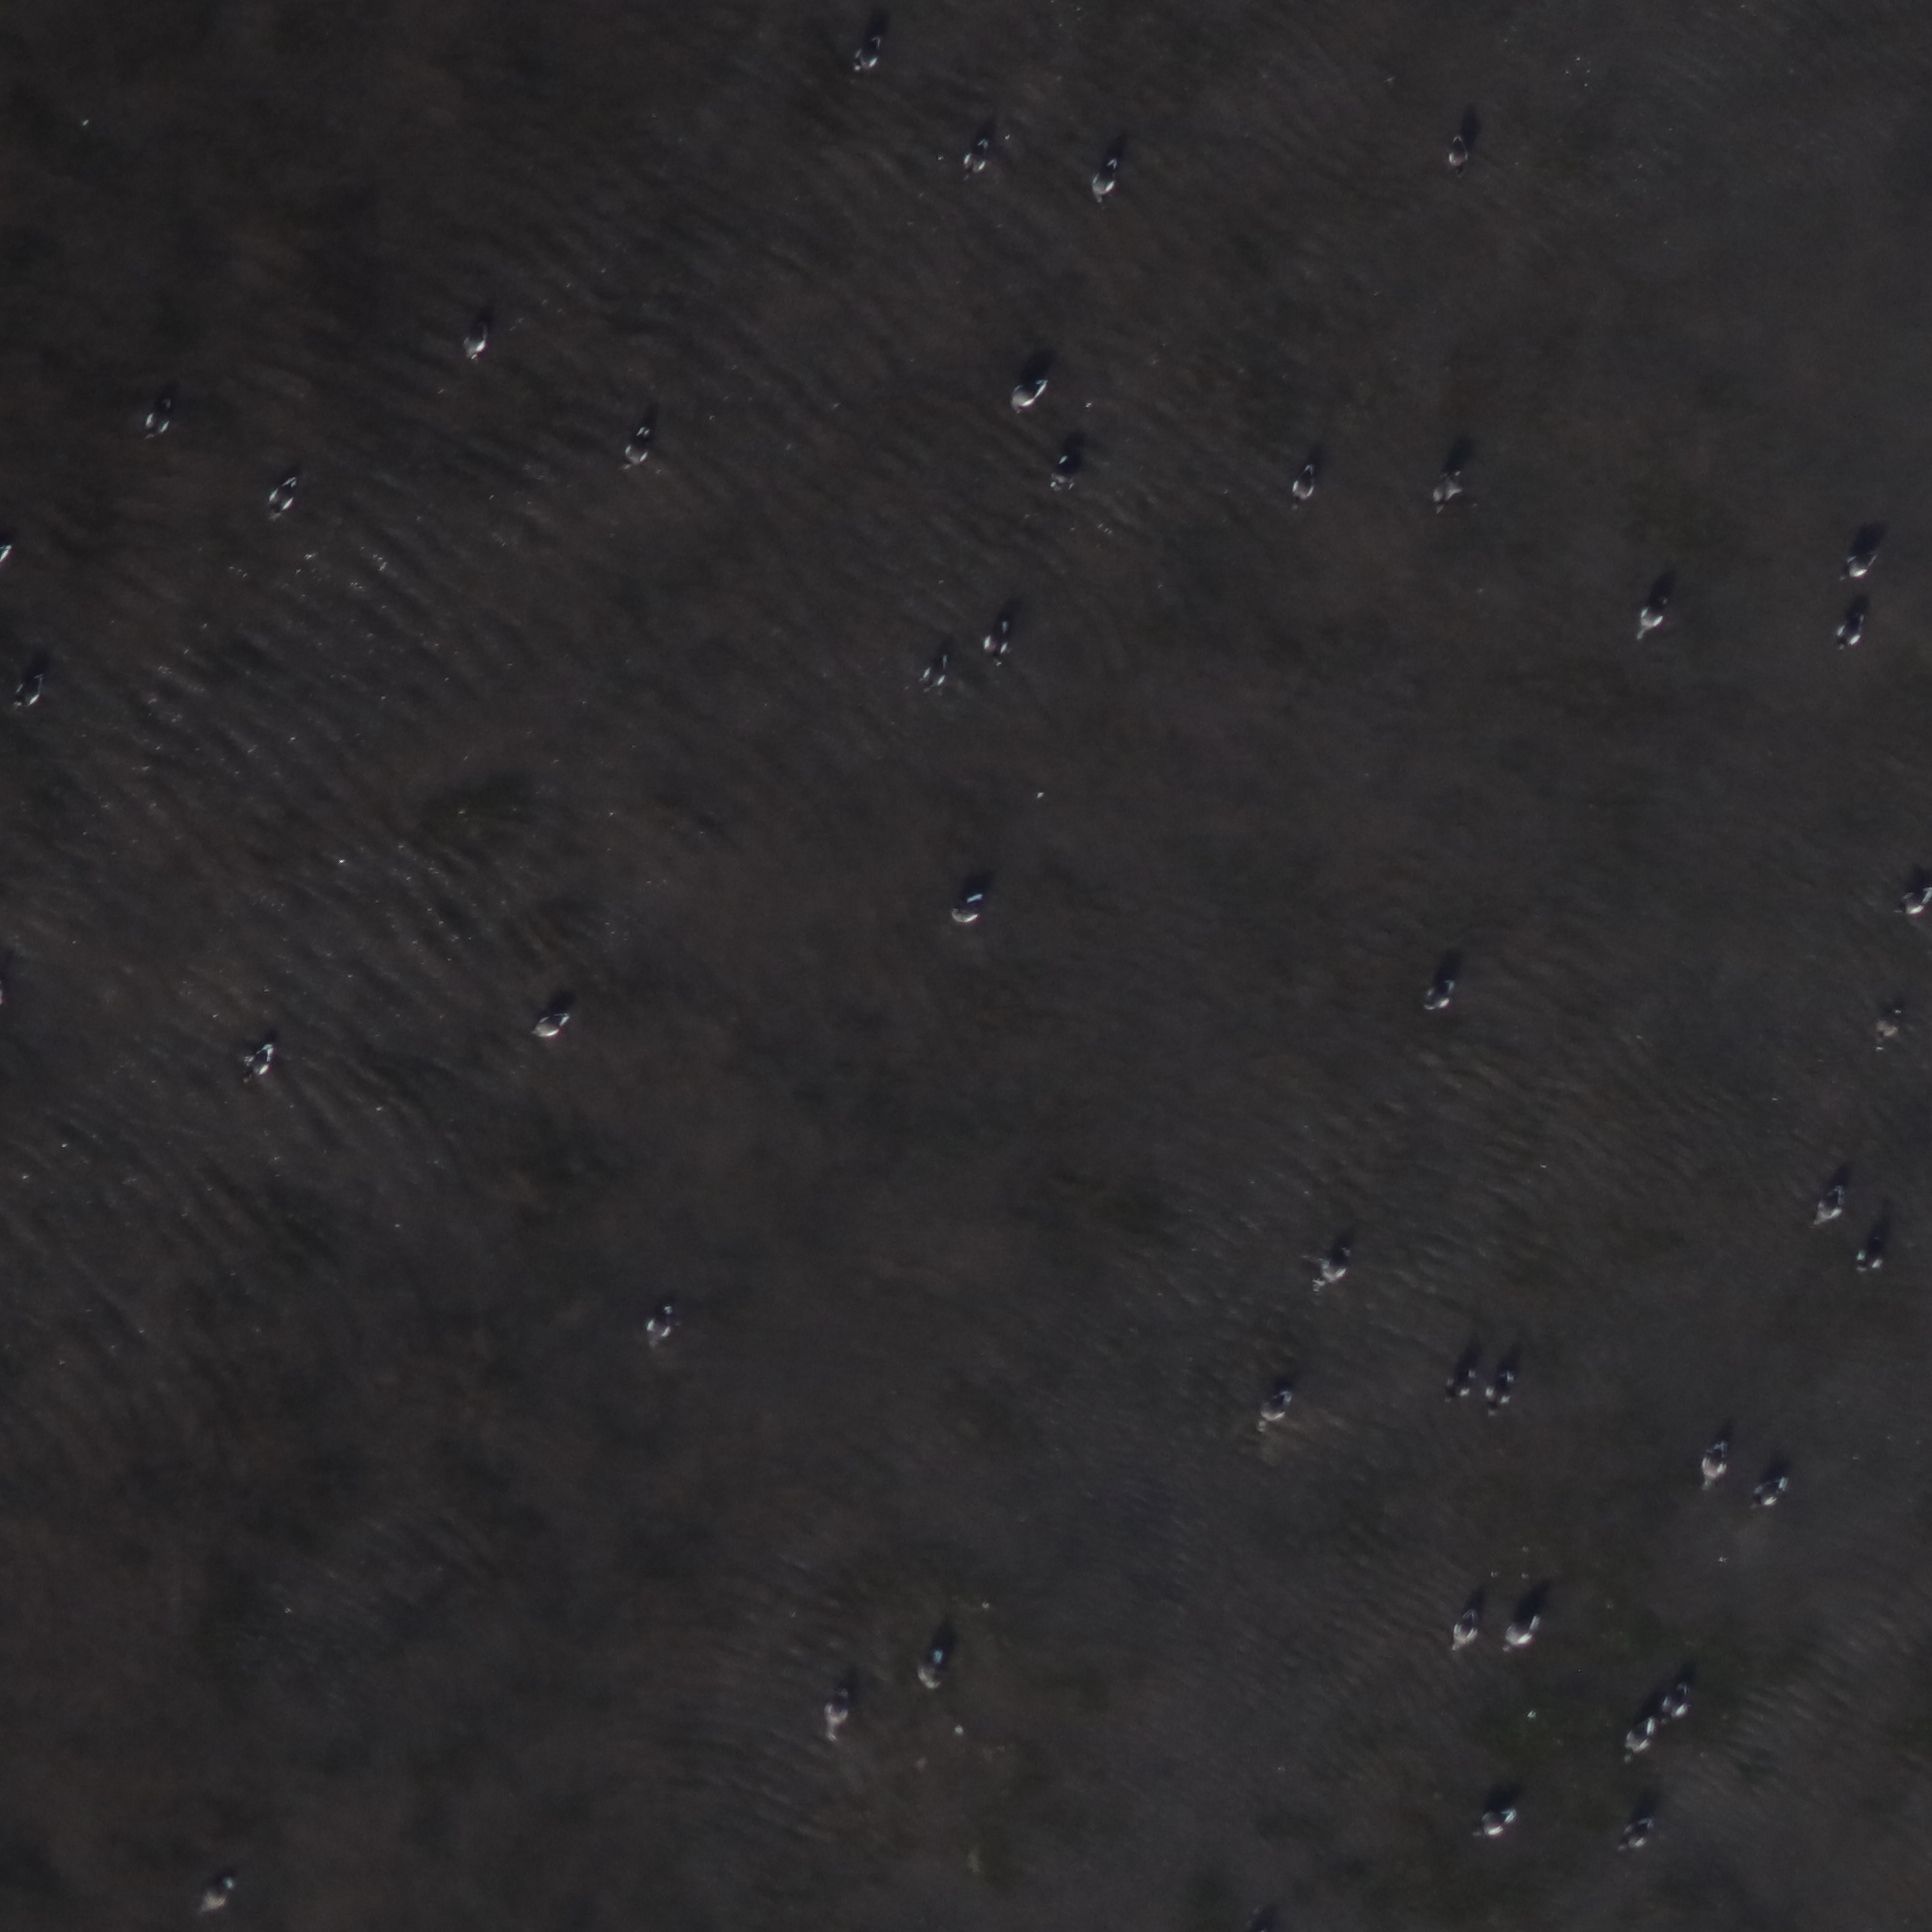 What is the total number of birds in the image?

42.